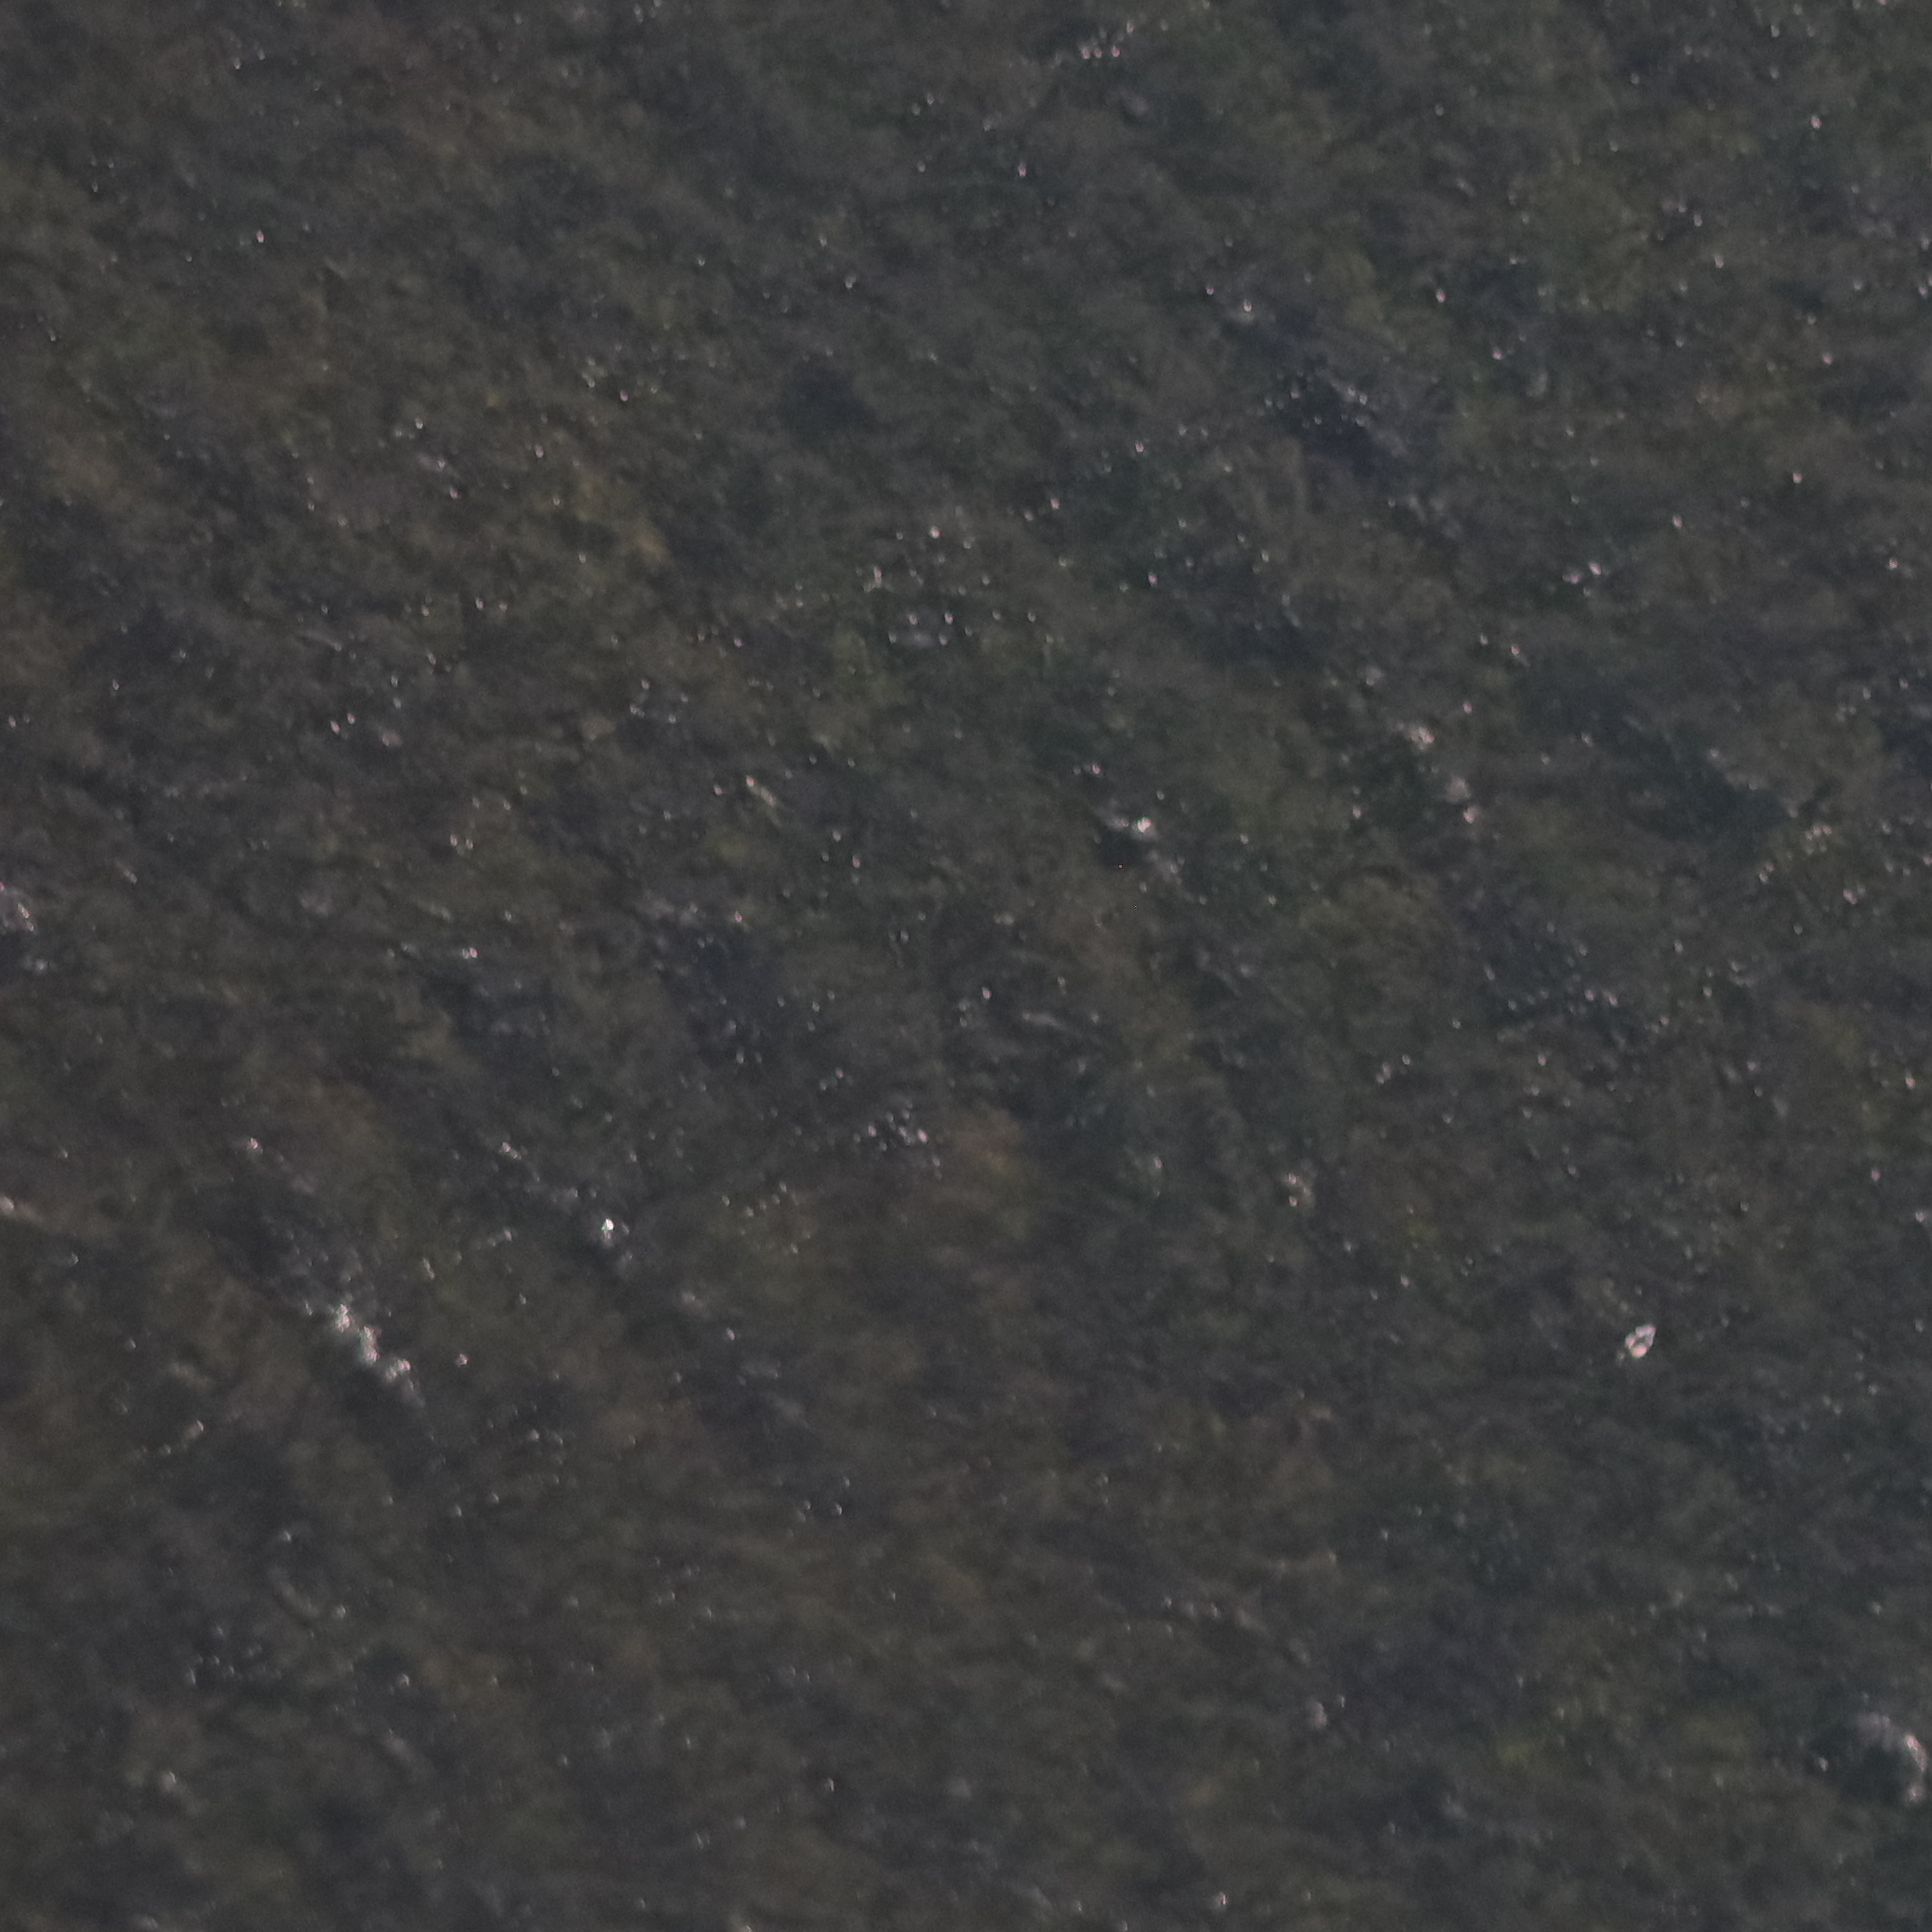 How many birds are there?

1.